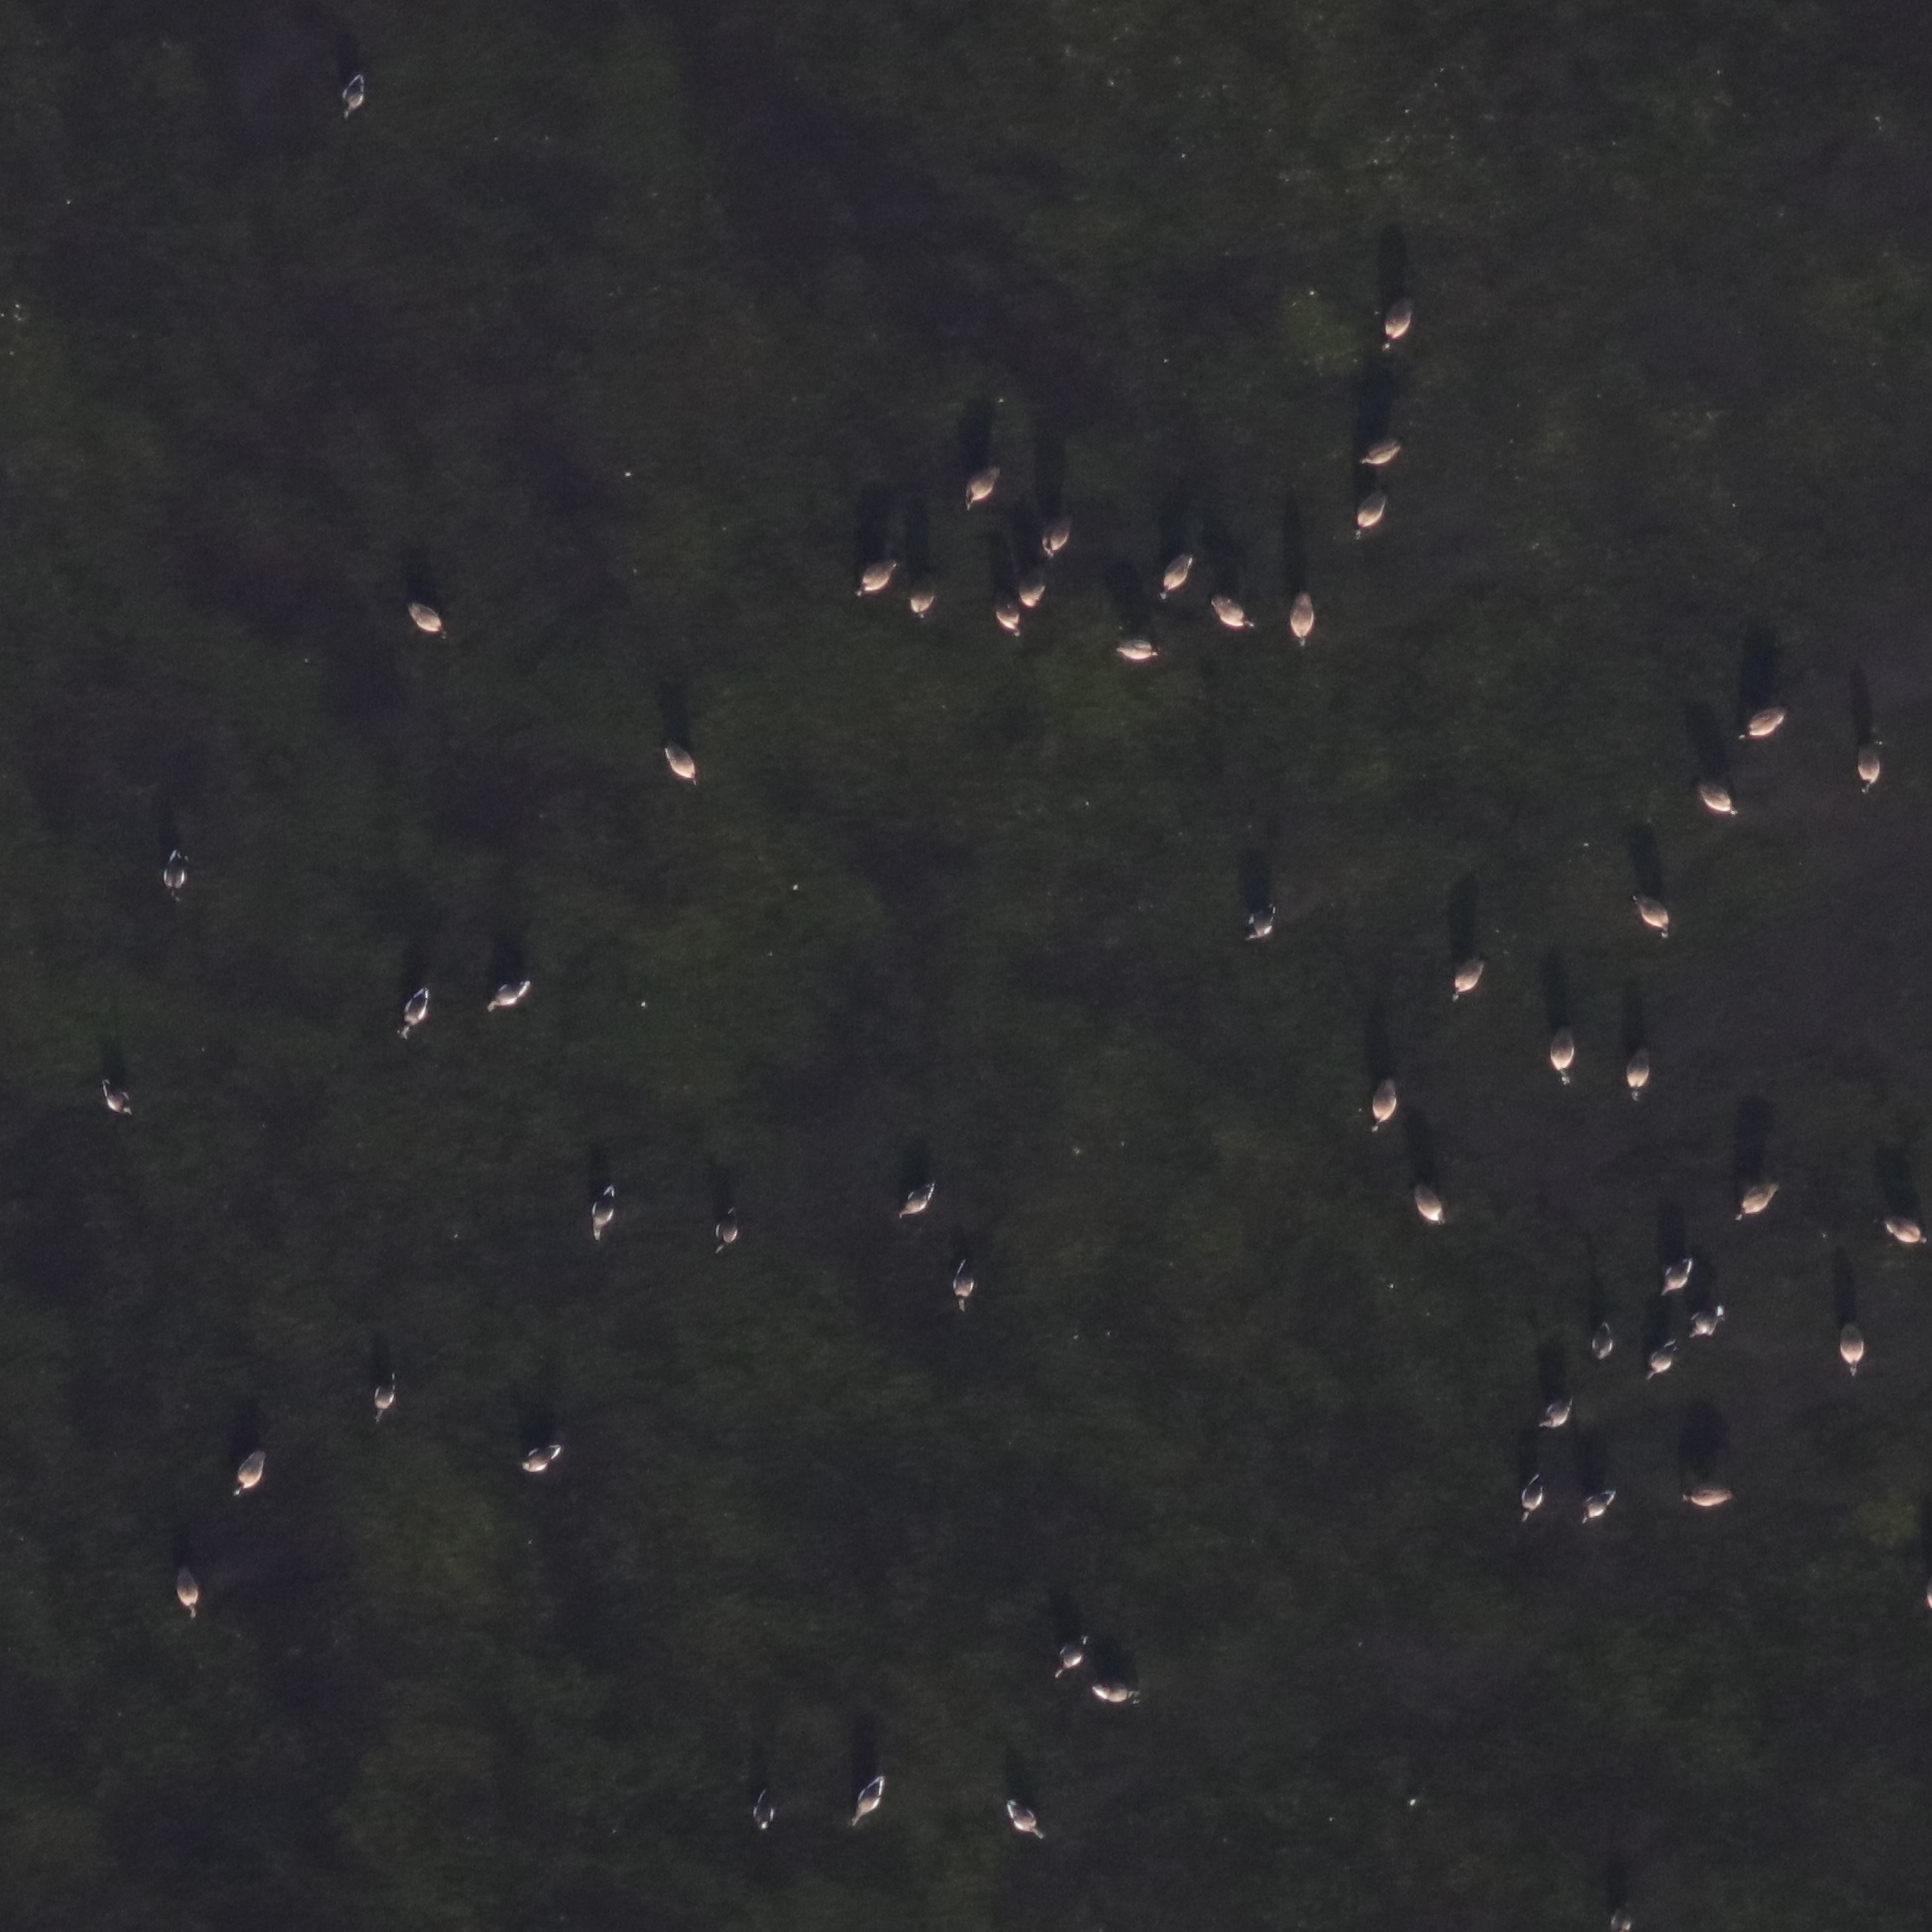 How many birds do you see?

55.